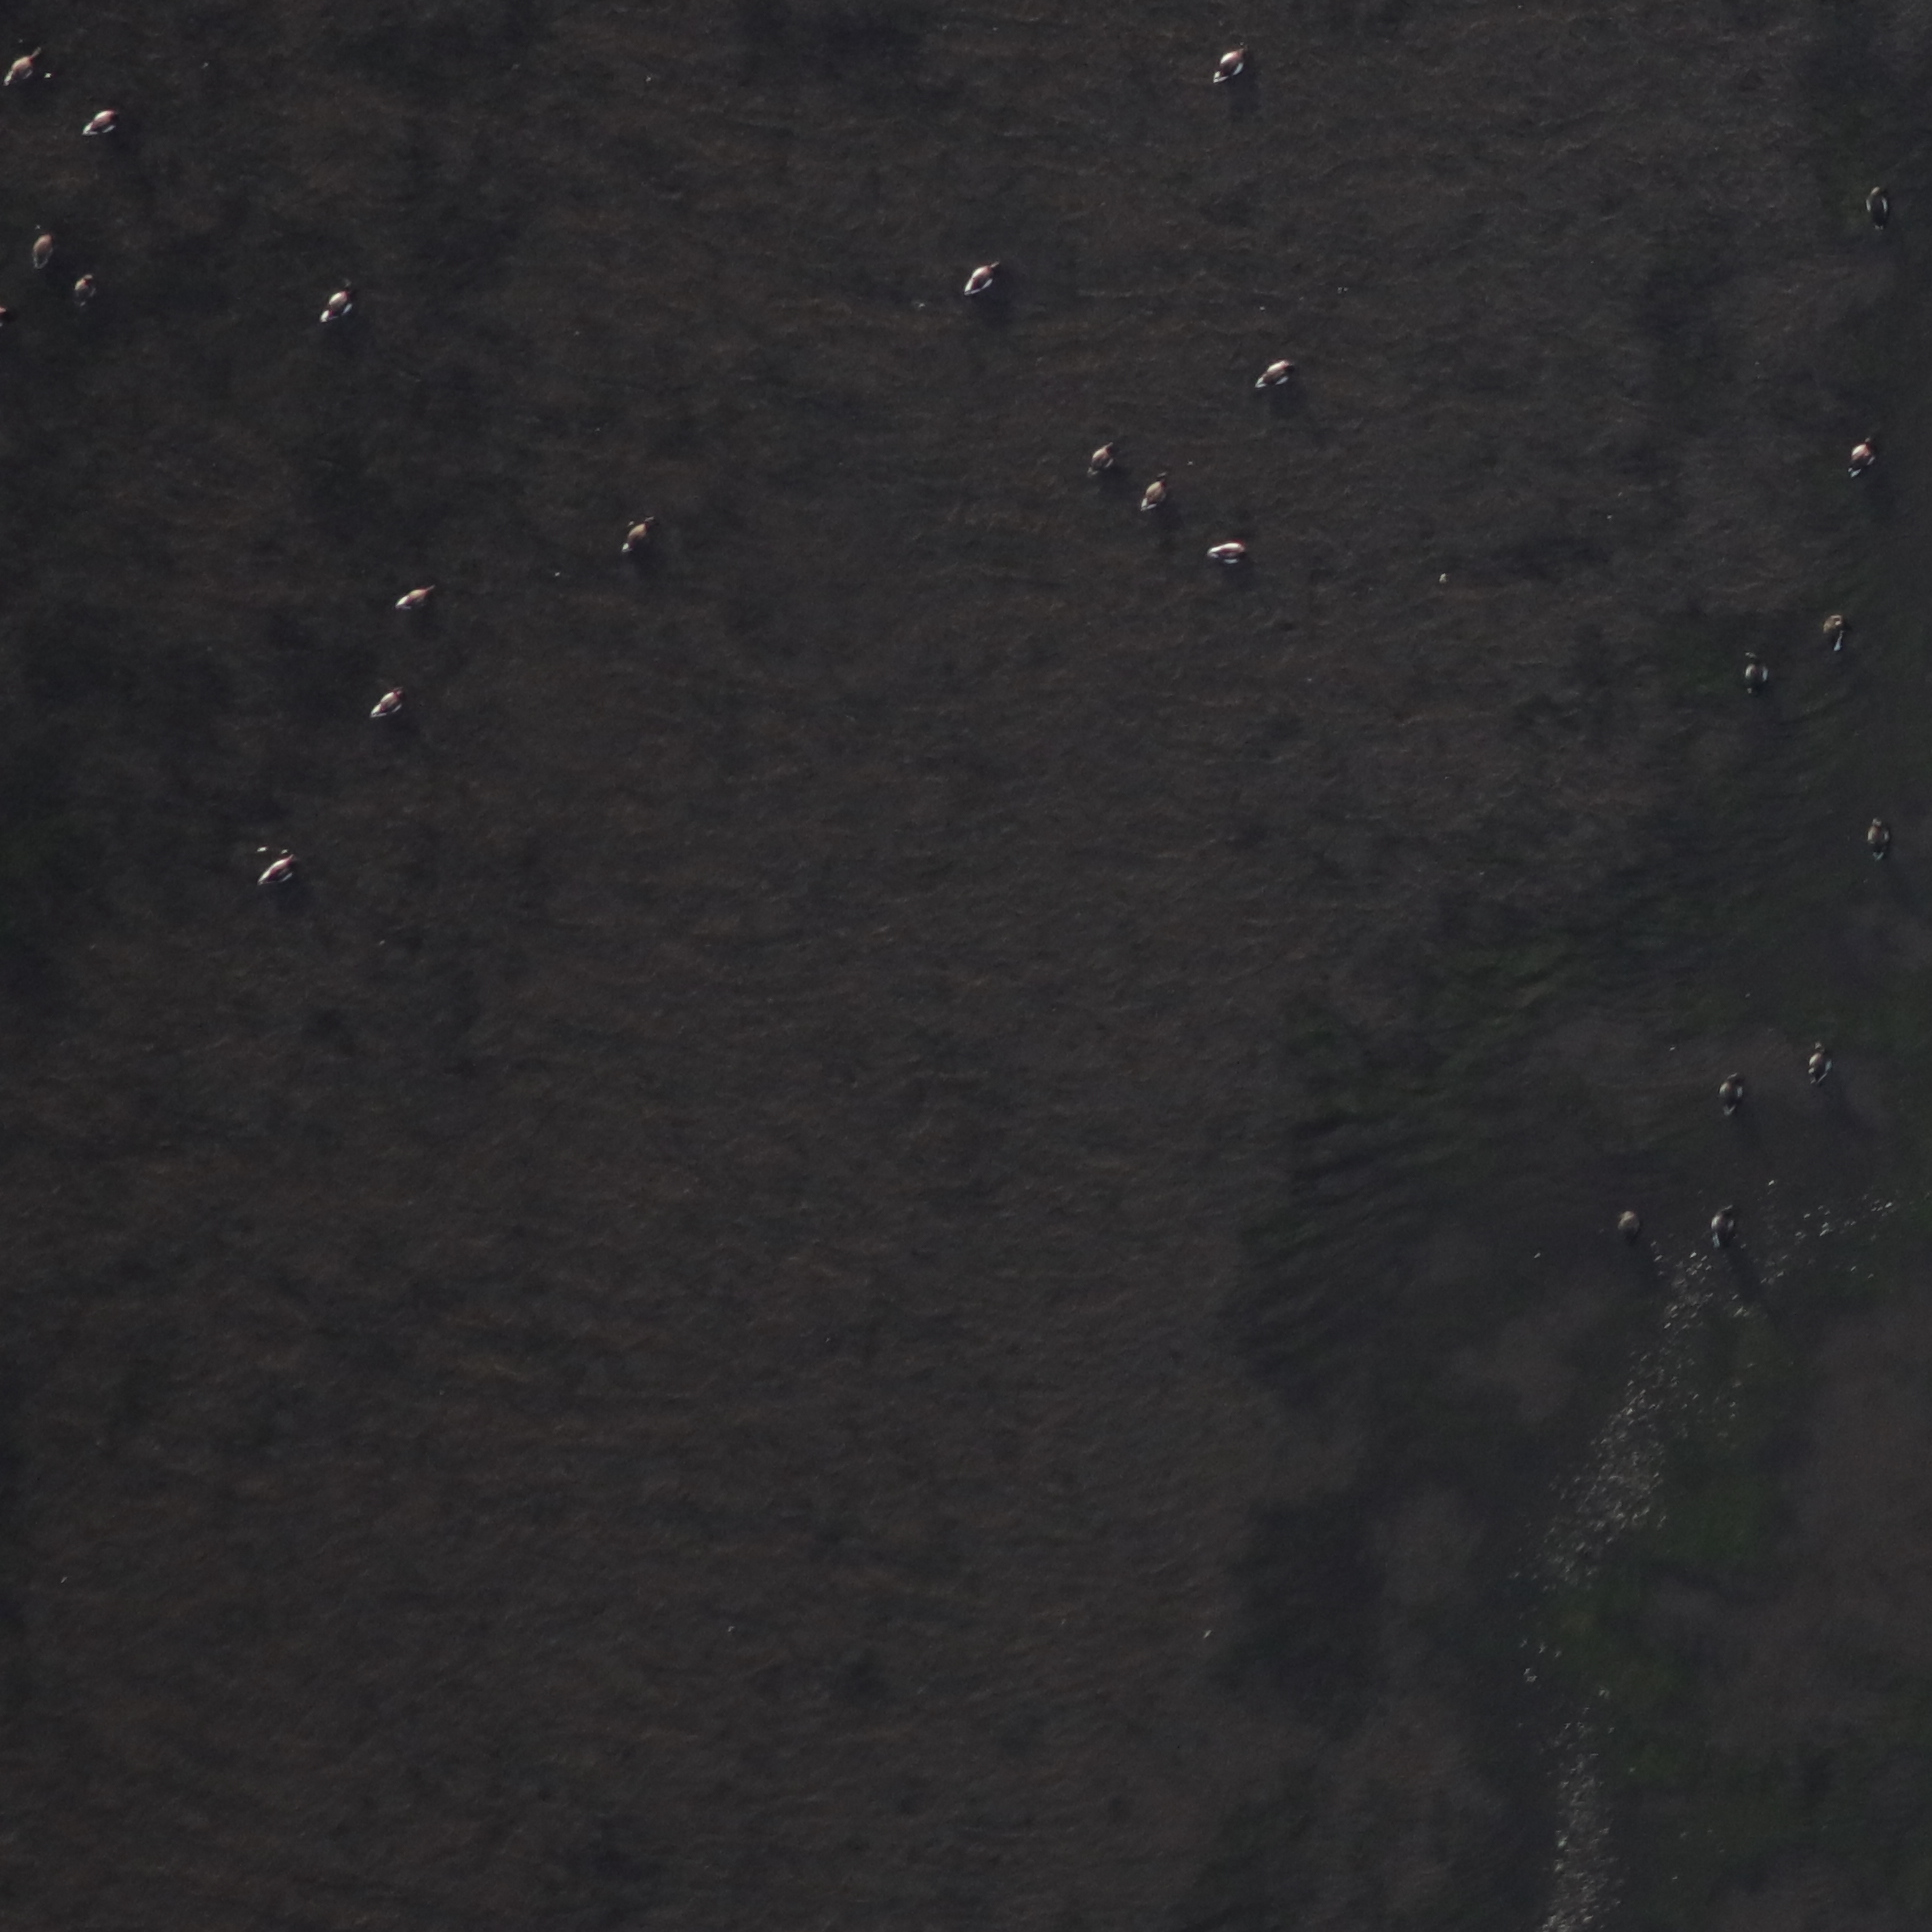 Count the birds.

23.